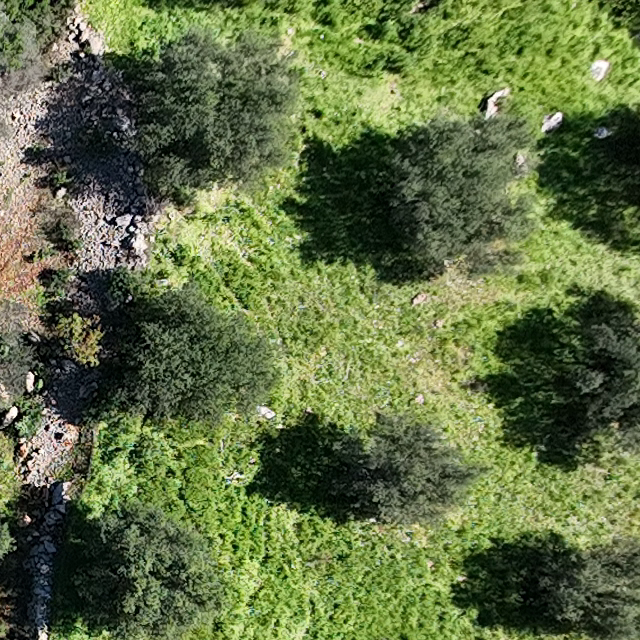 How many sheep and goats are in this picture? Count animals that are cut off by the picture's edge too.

9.